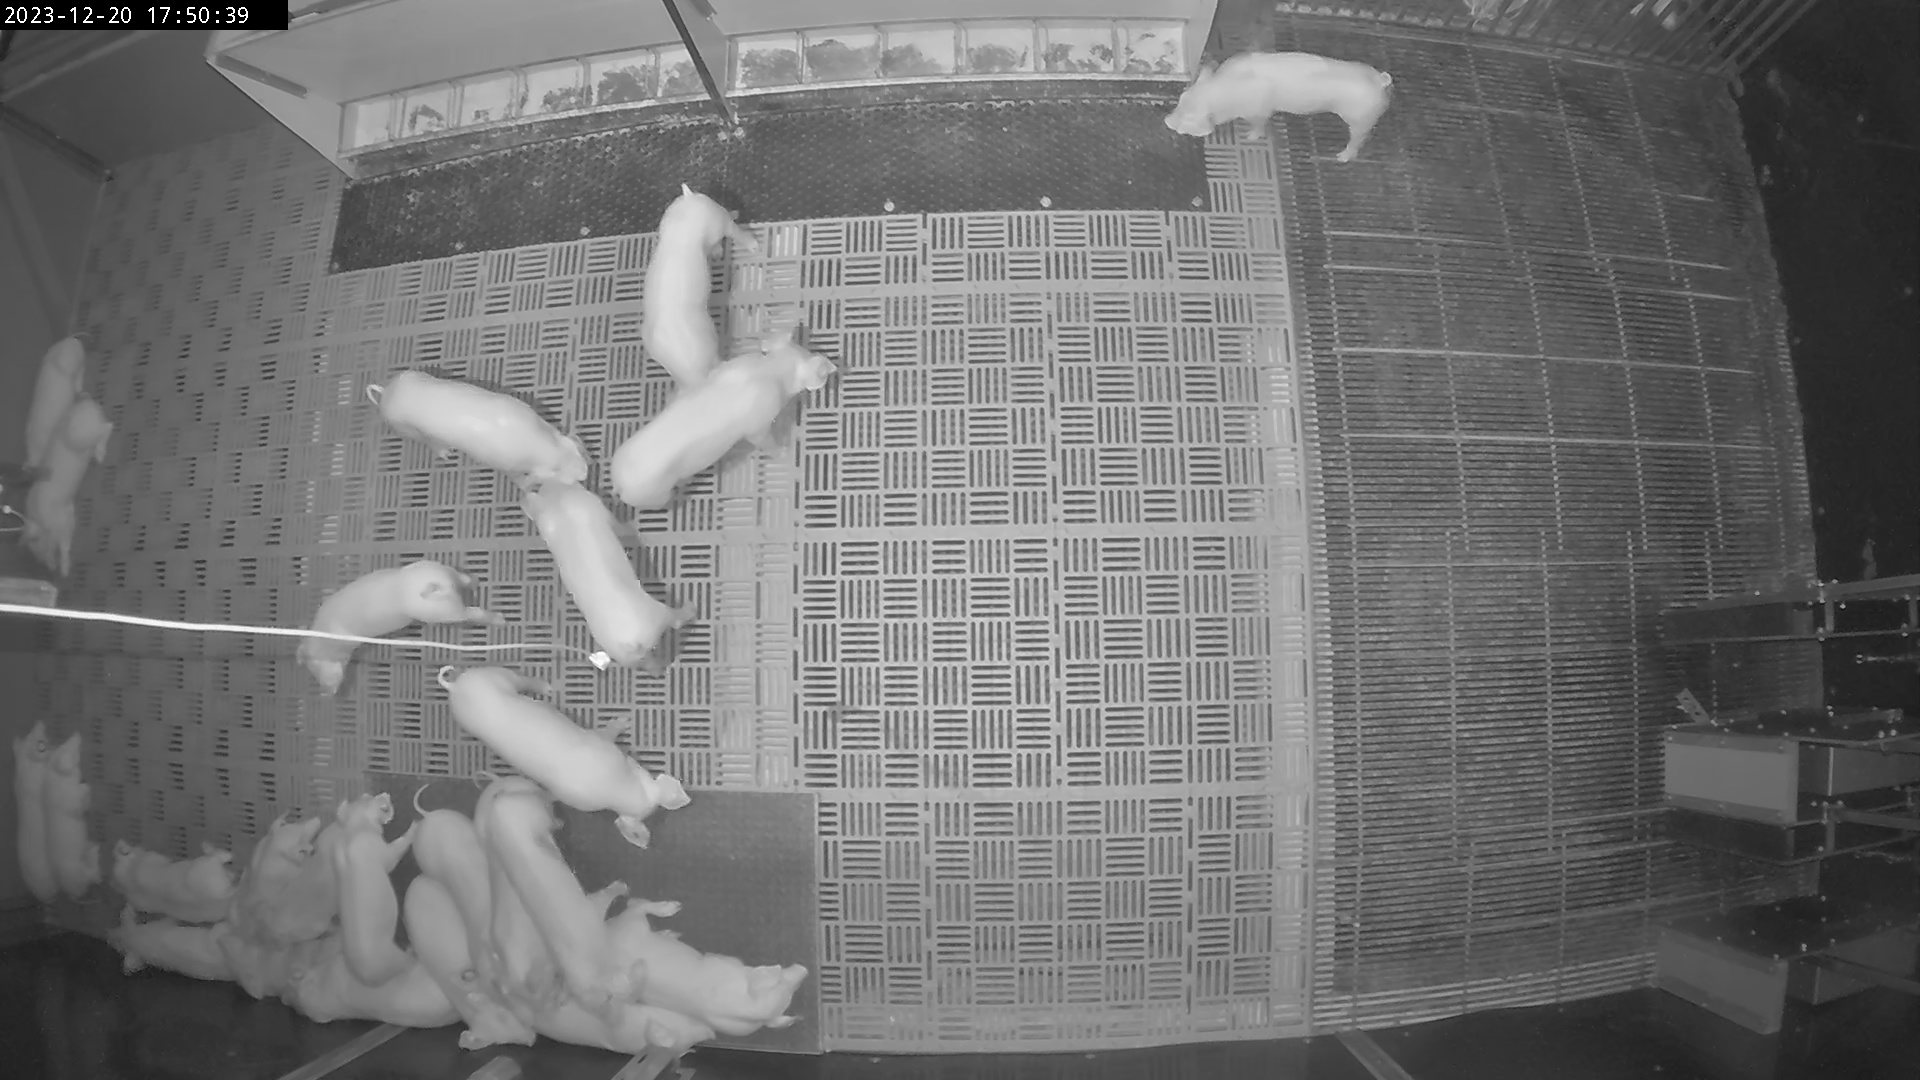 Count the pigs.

24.